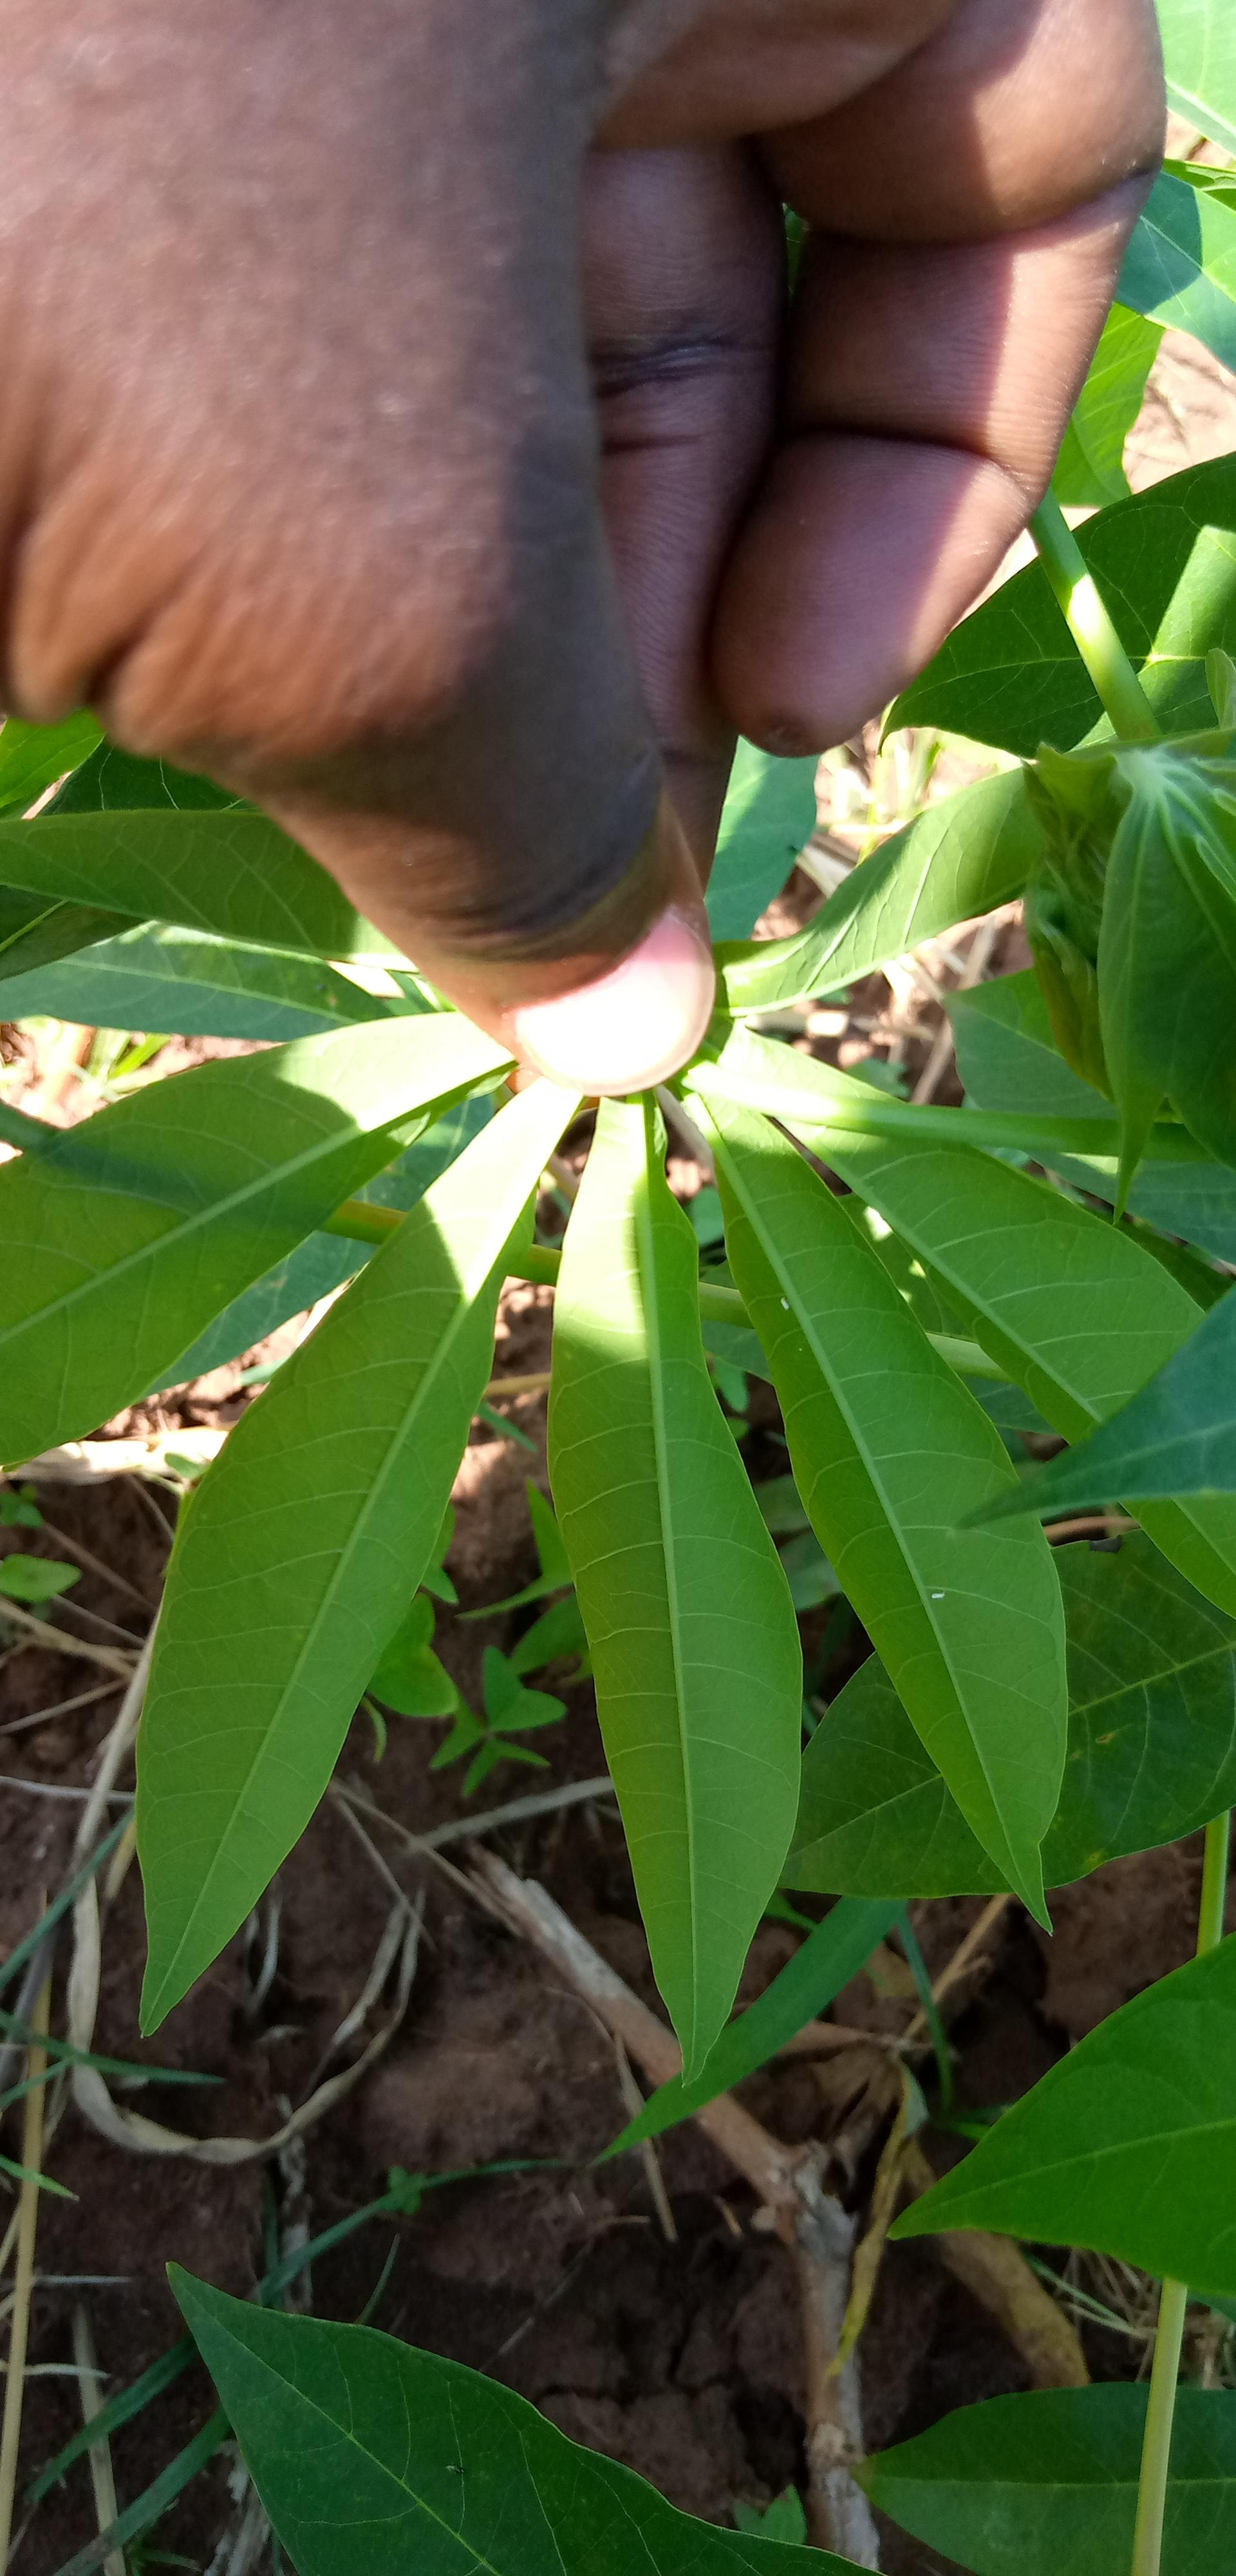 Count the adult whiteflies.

2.